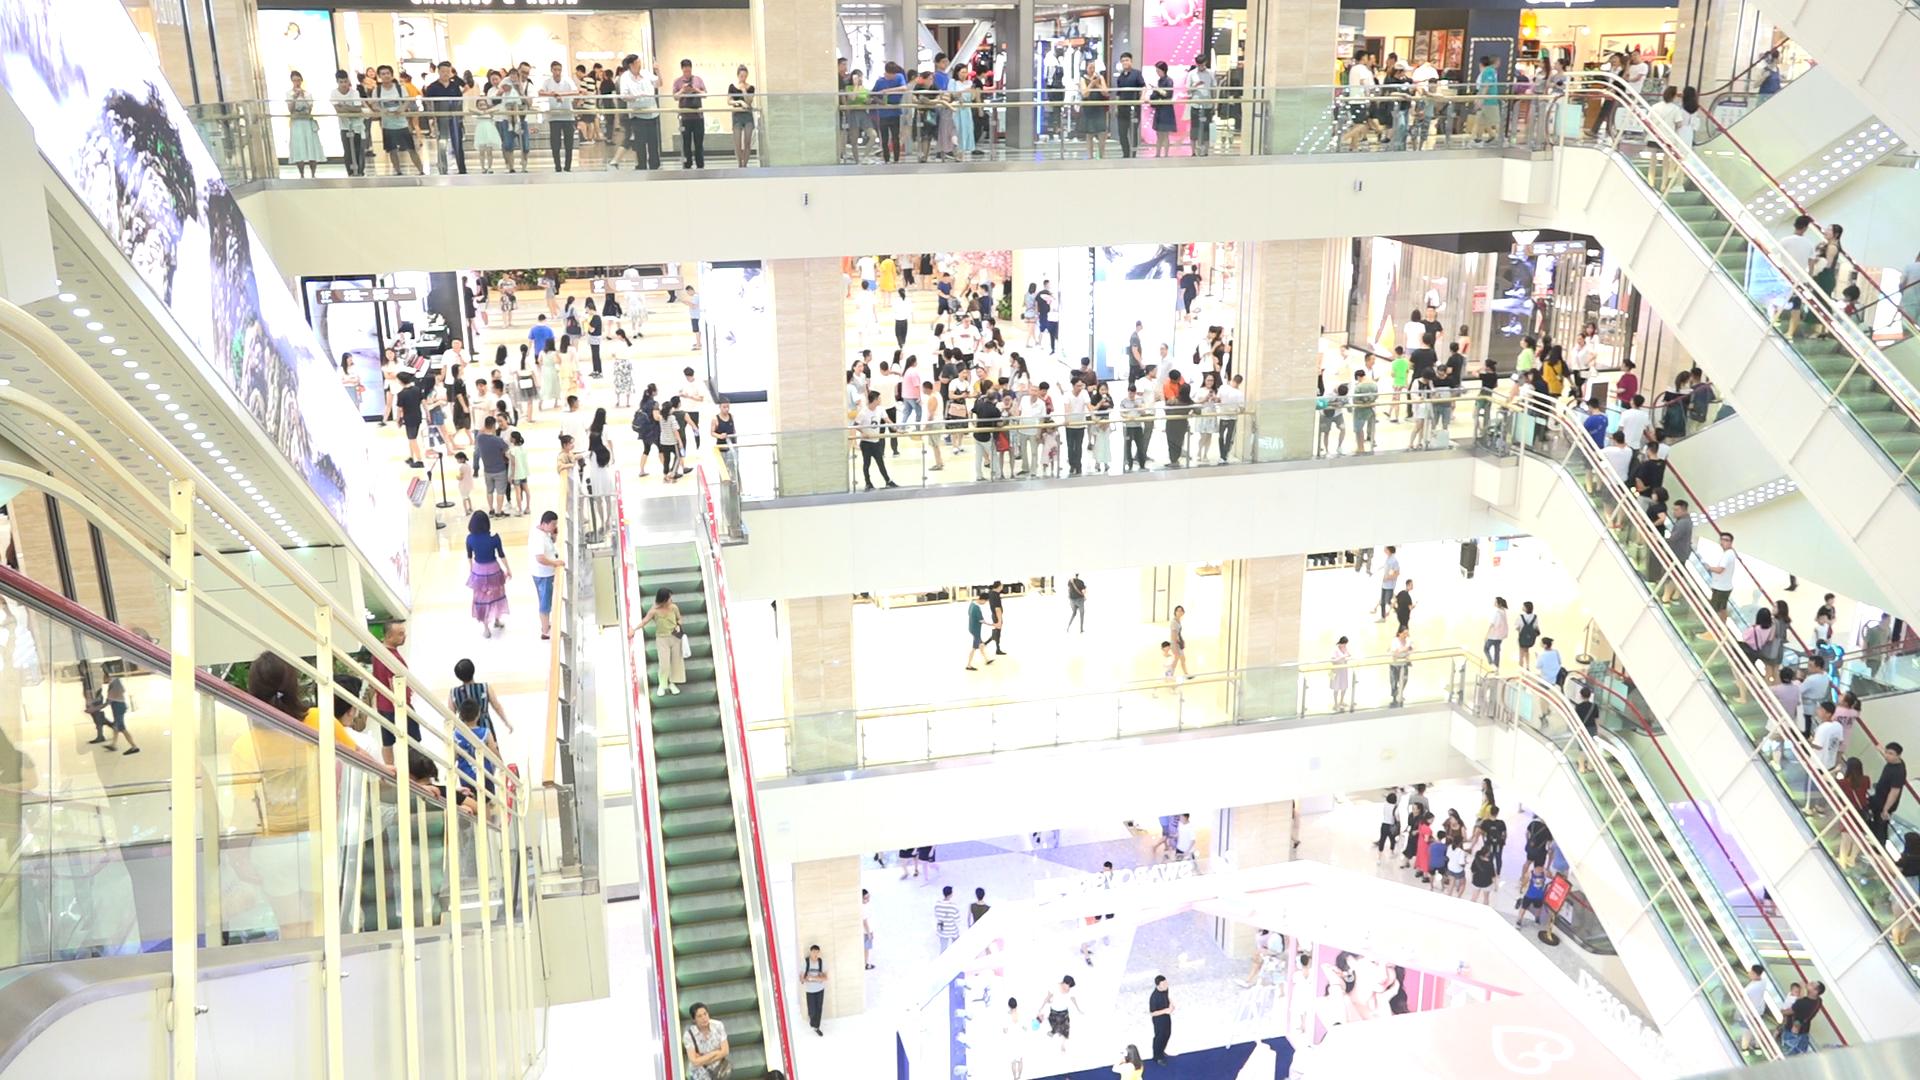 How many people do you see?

269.